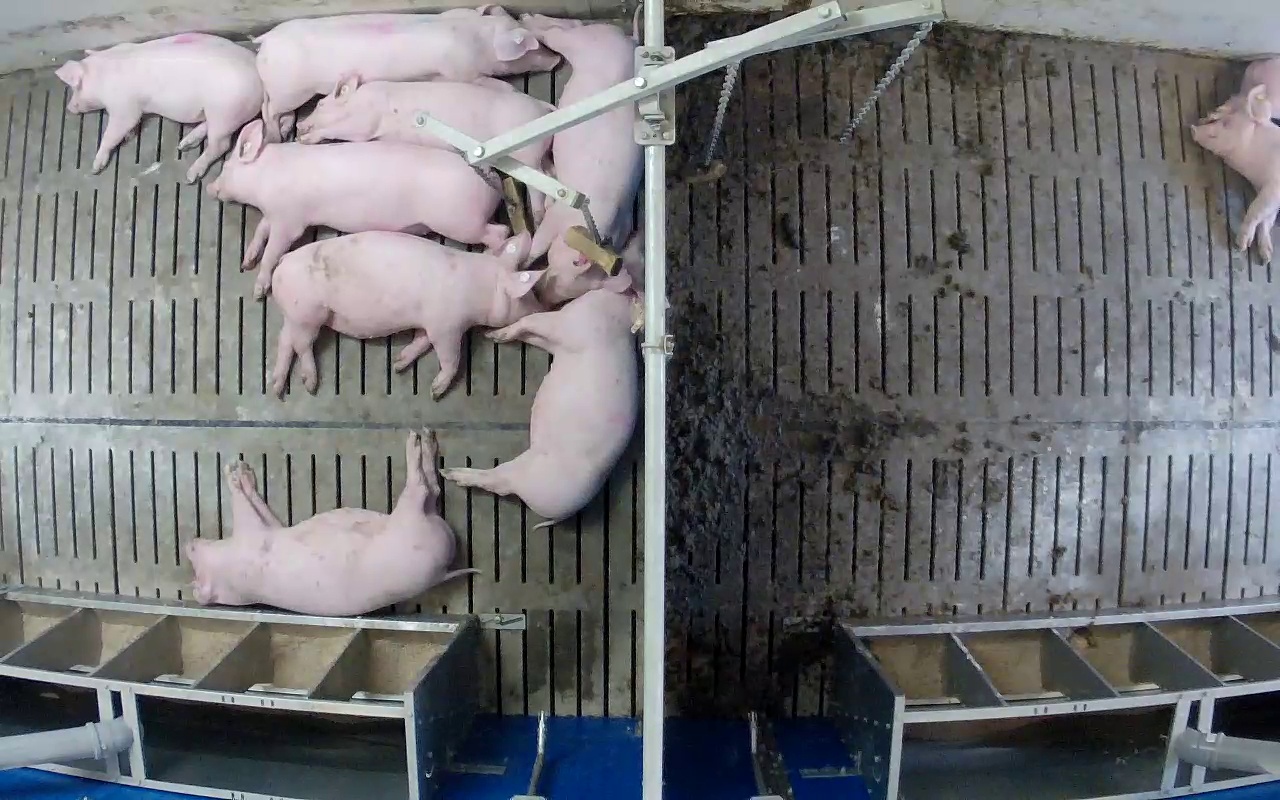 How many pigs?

10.